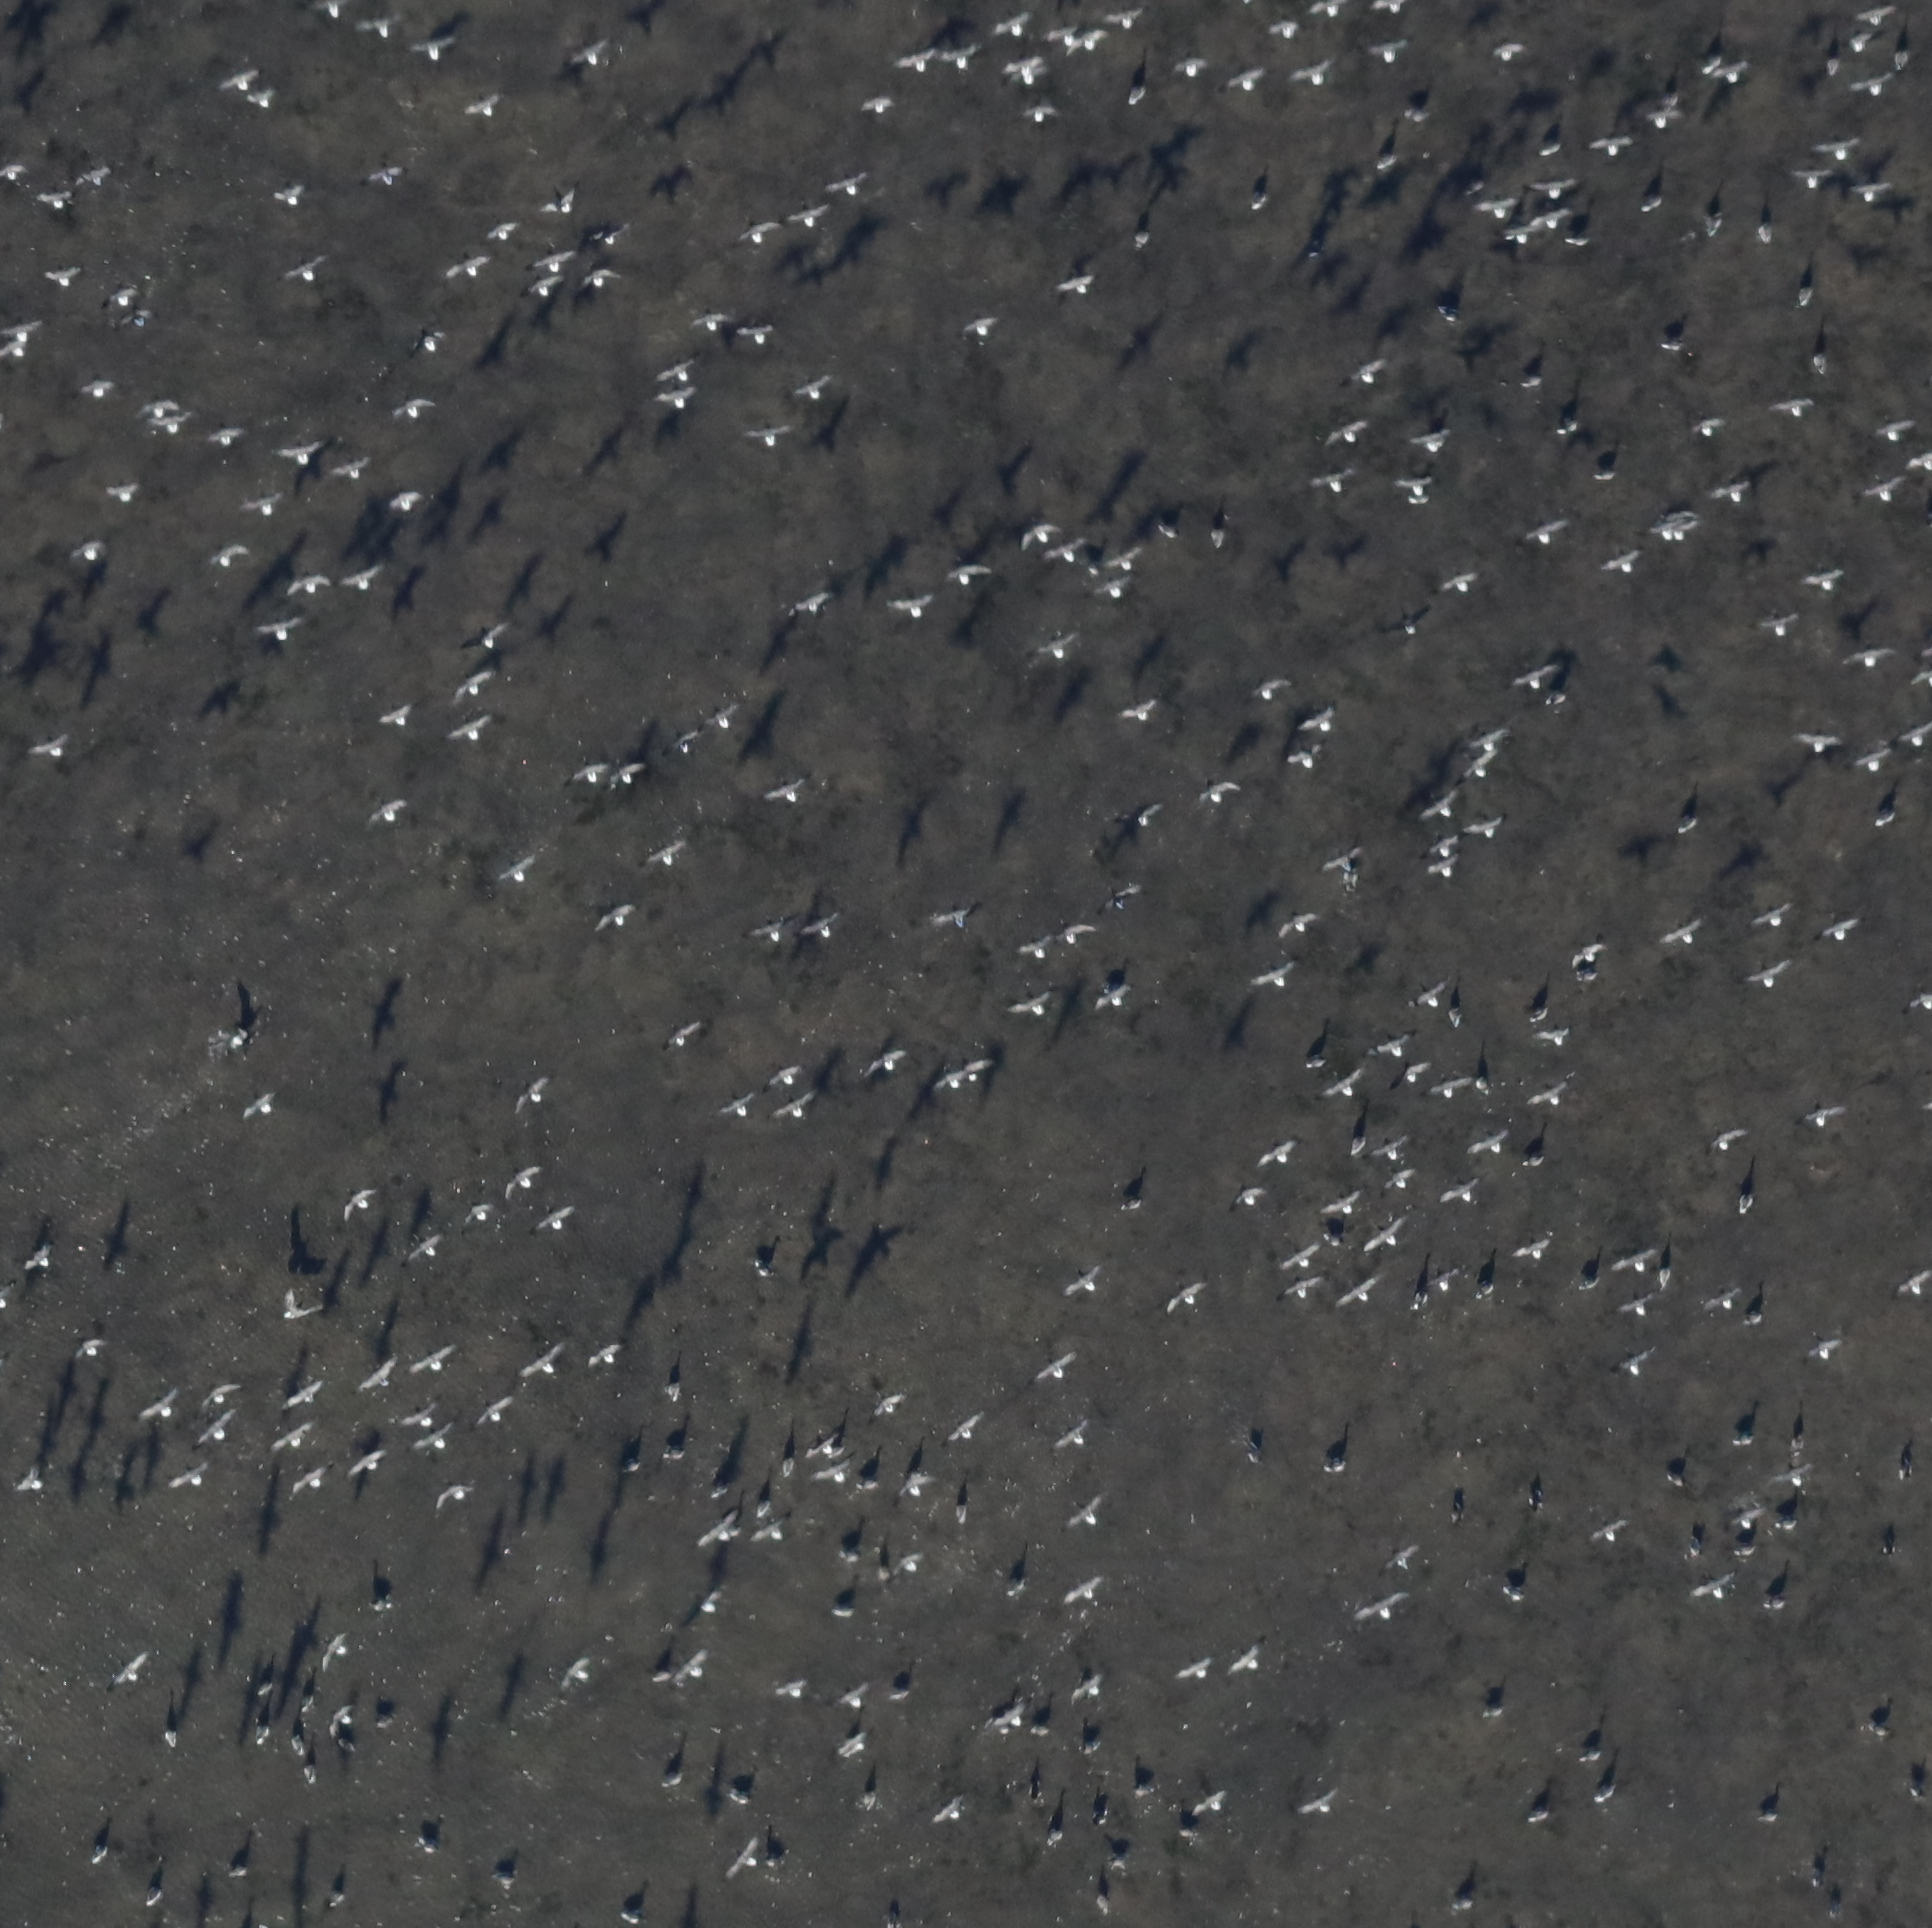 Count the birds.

373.